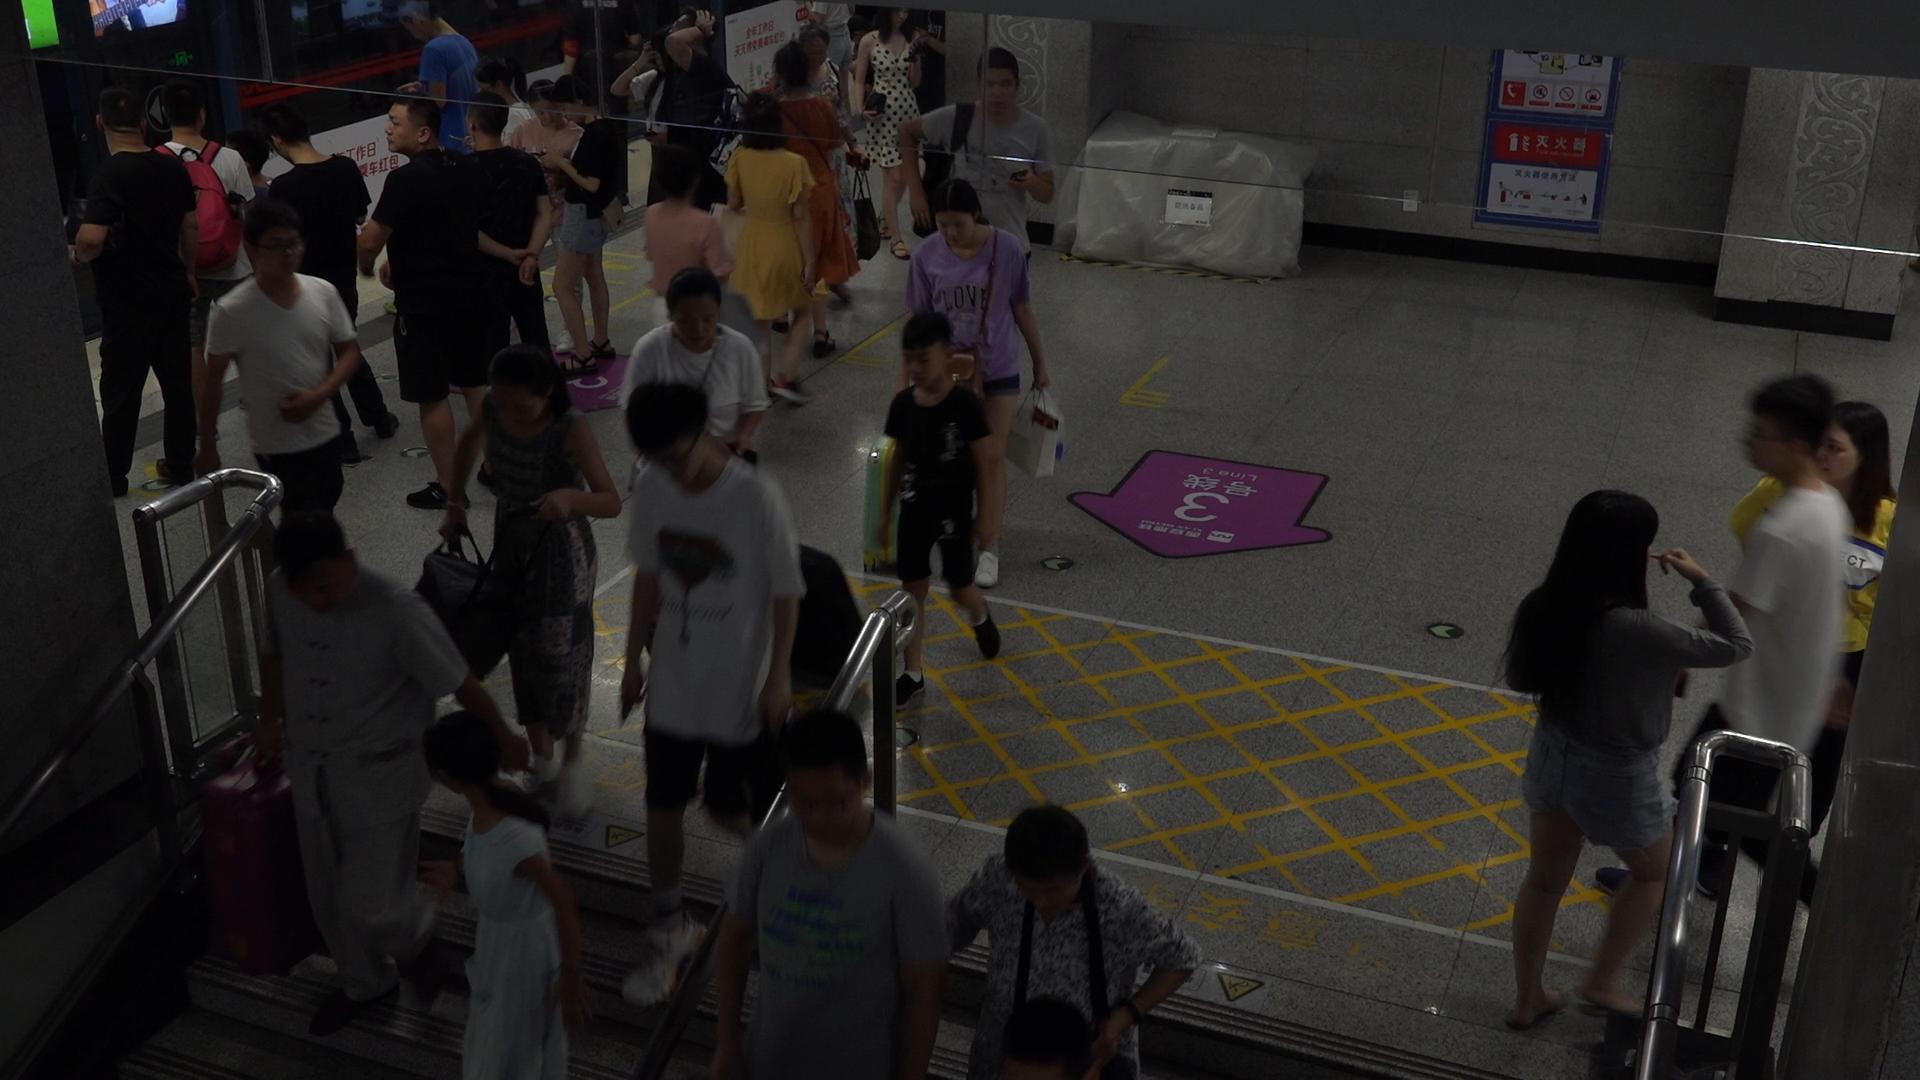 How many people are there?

31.